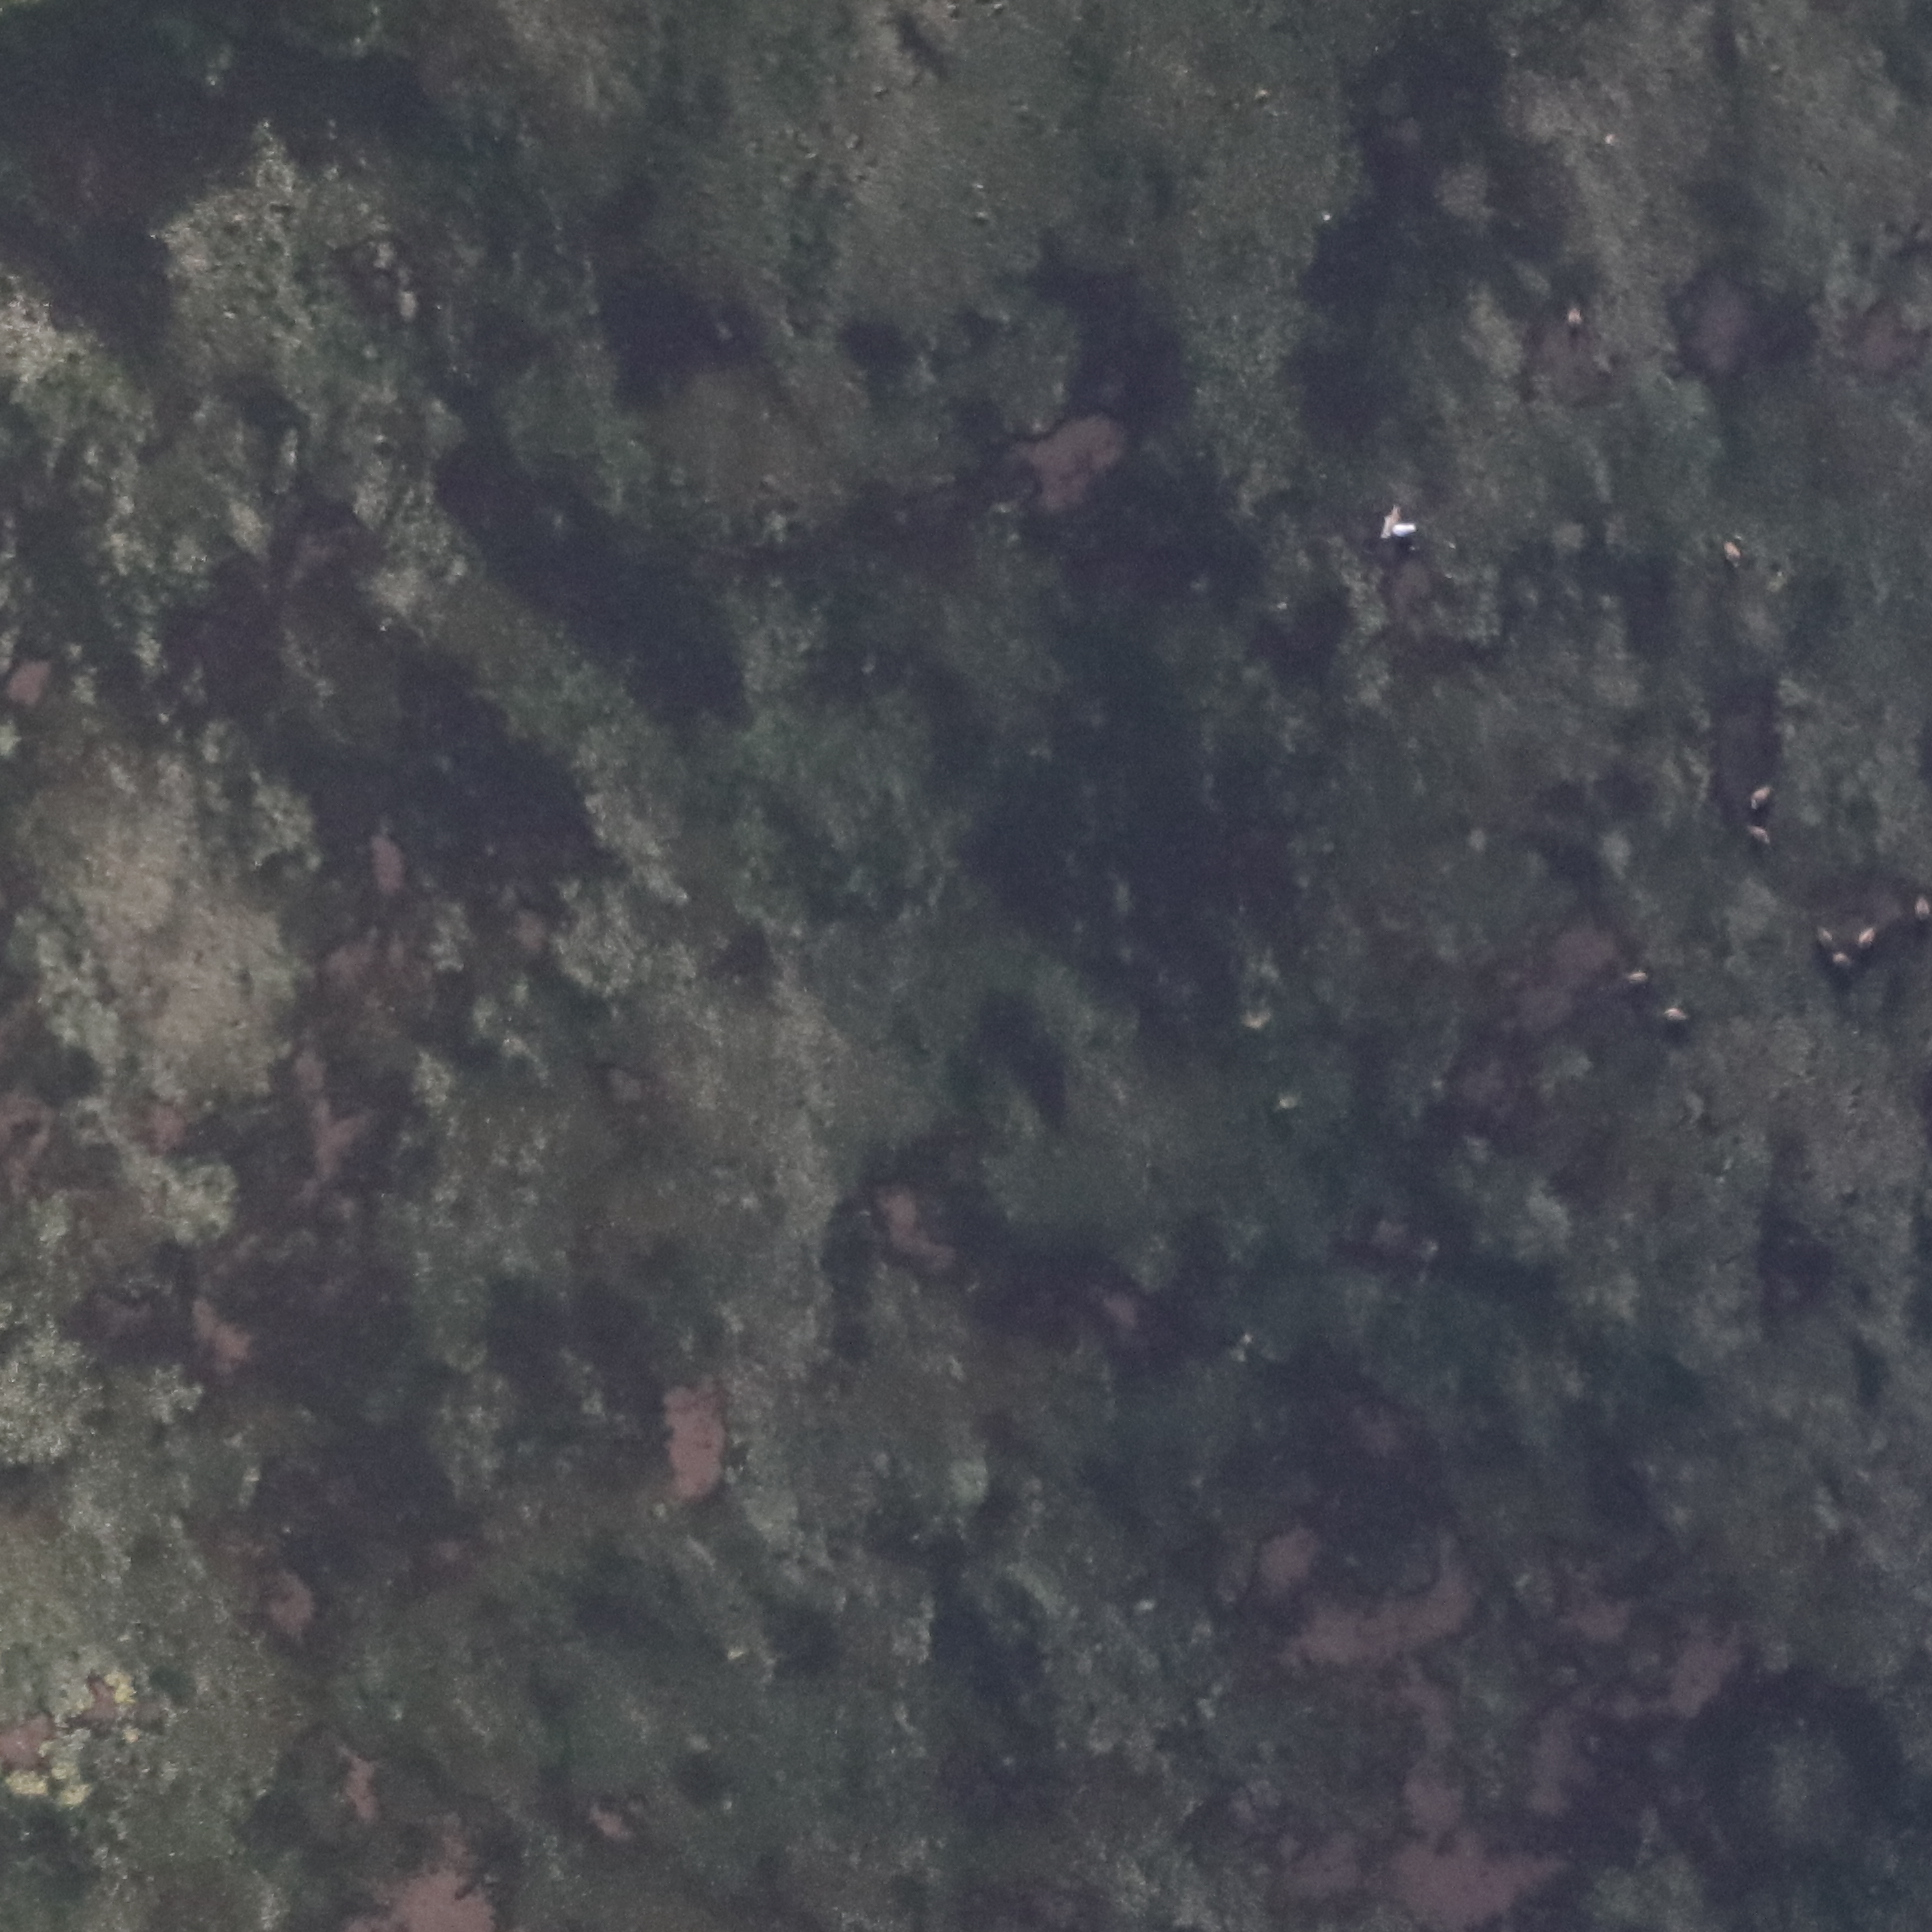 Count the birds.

11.